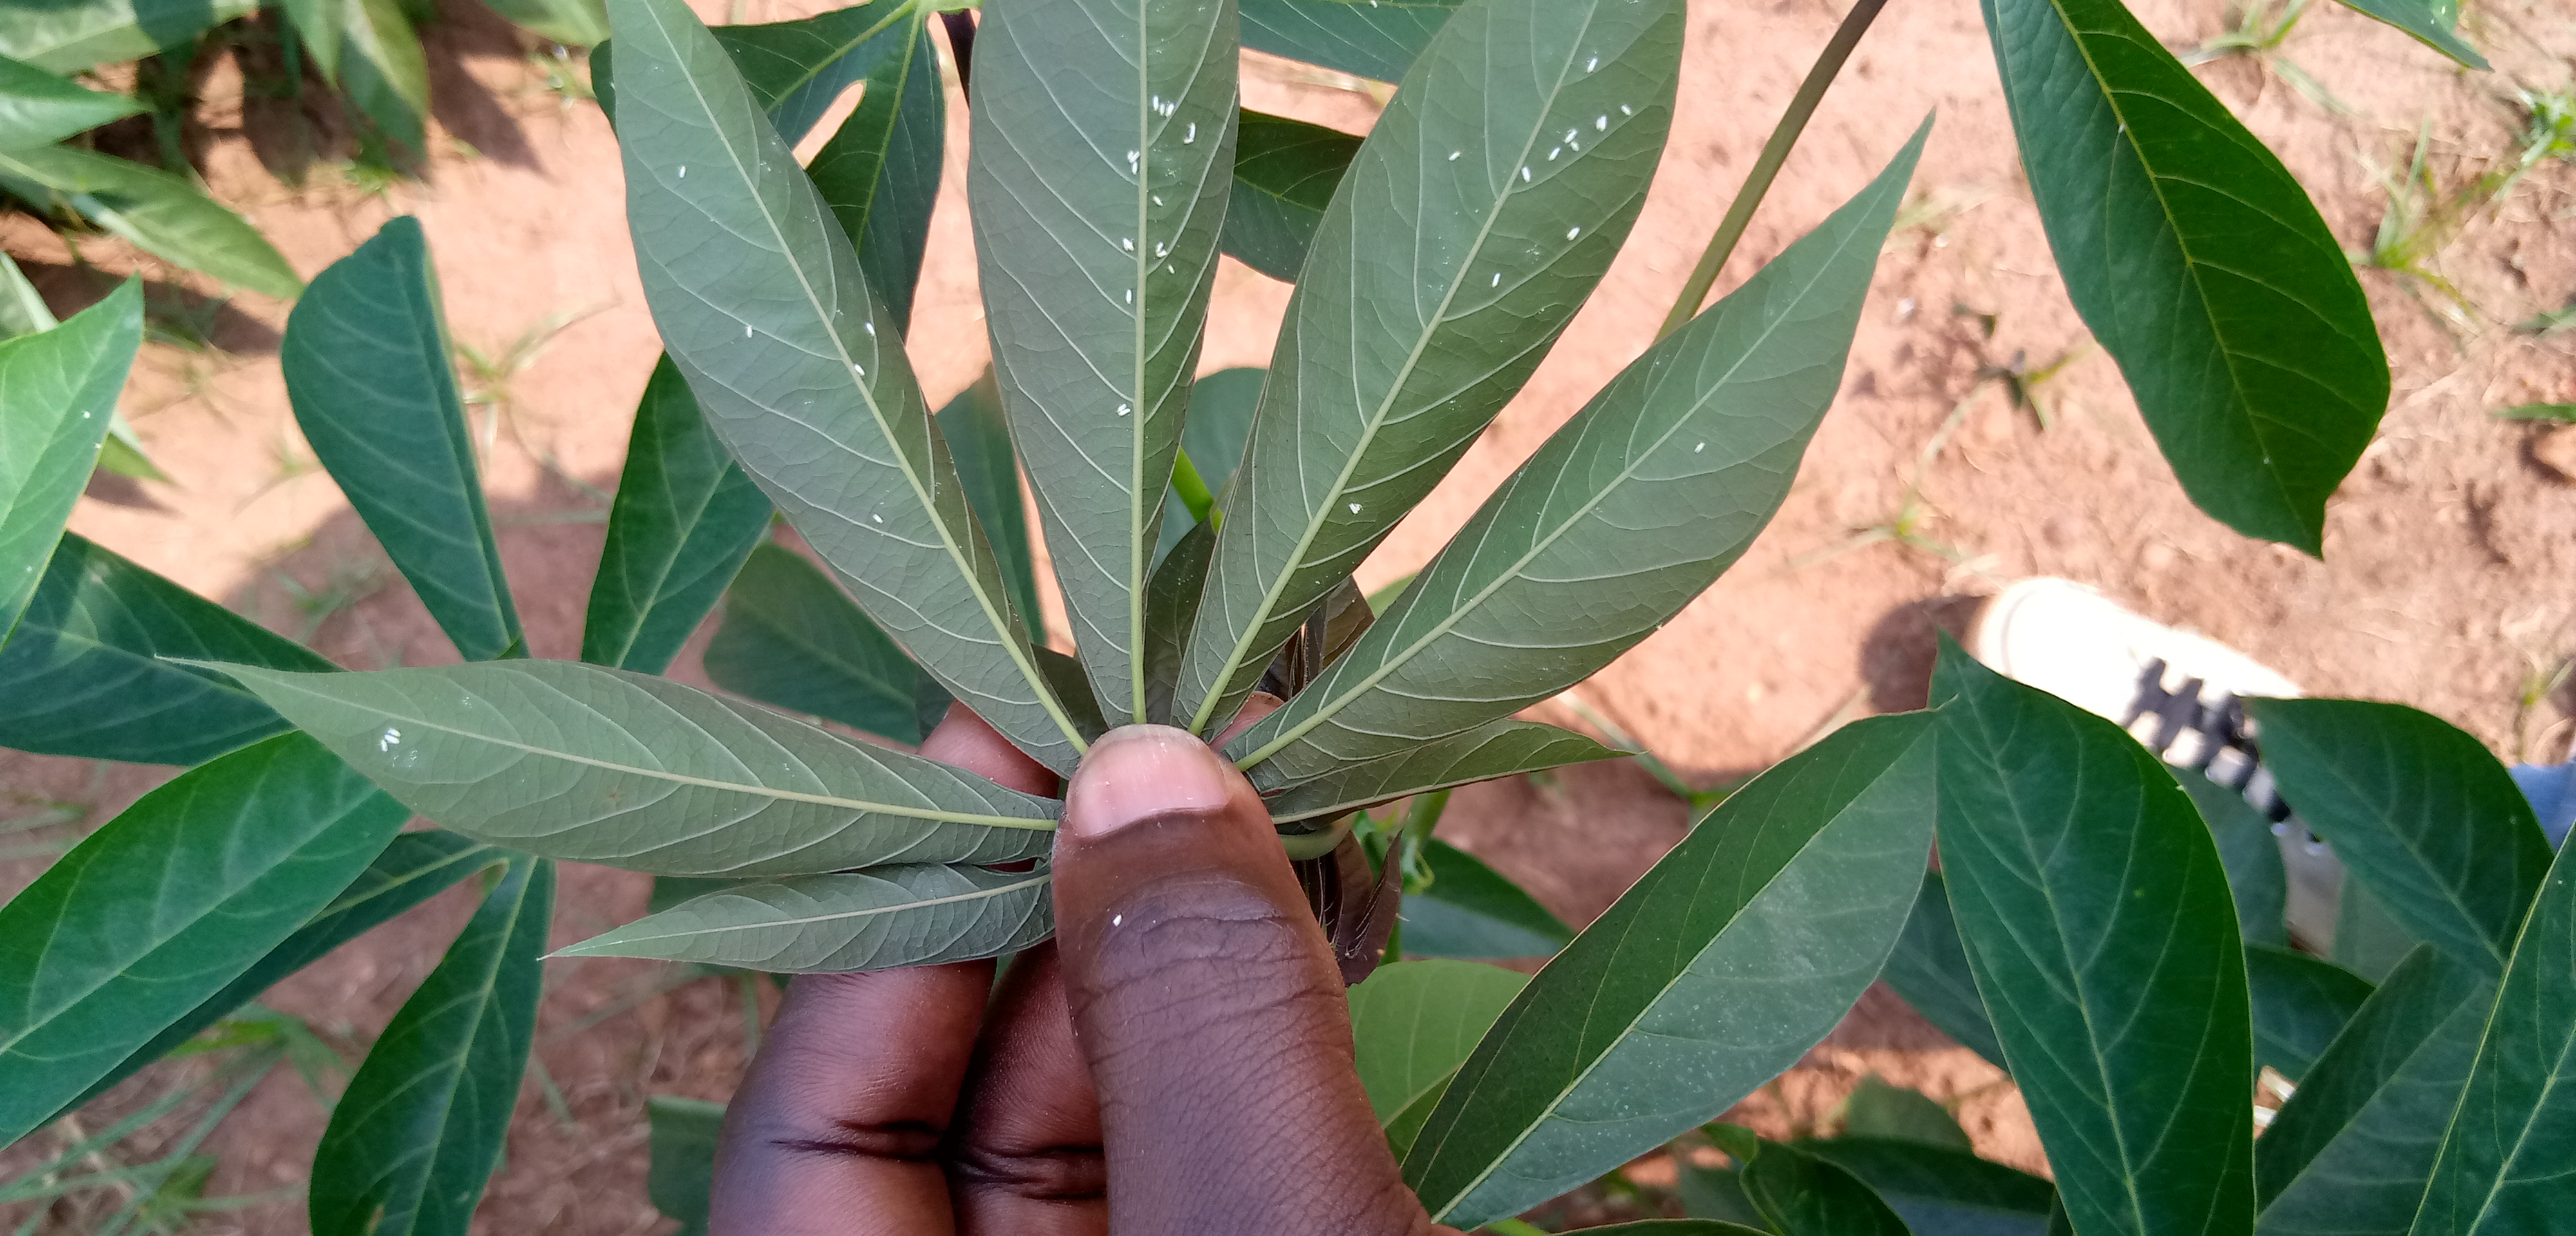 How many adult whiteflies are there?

33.